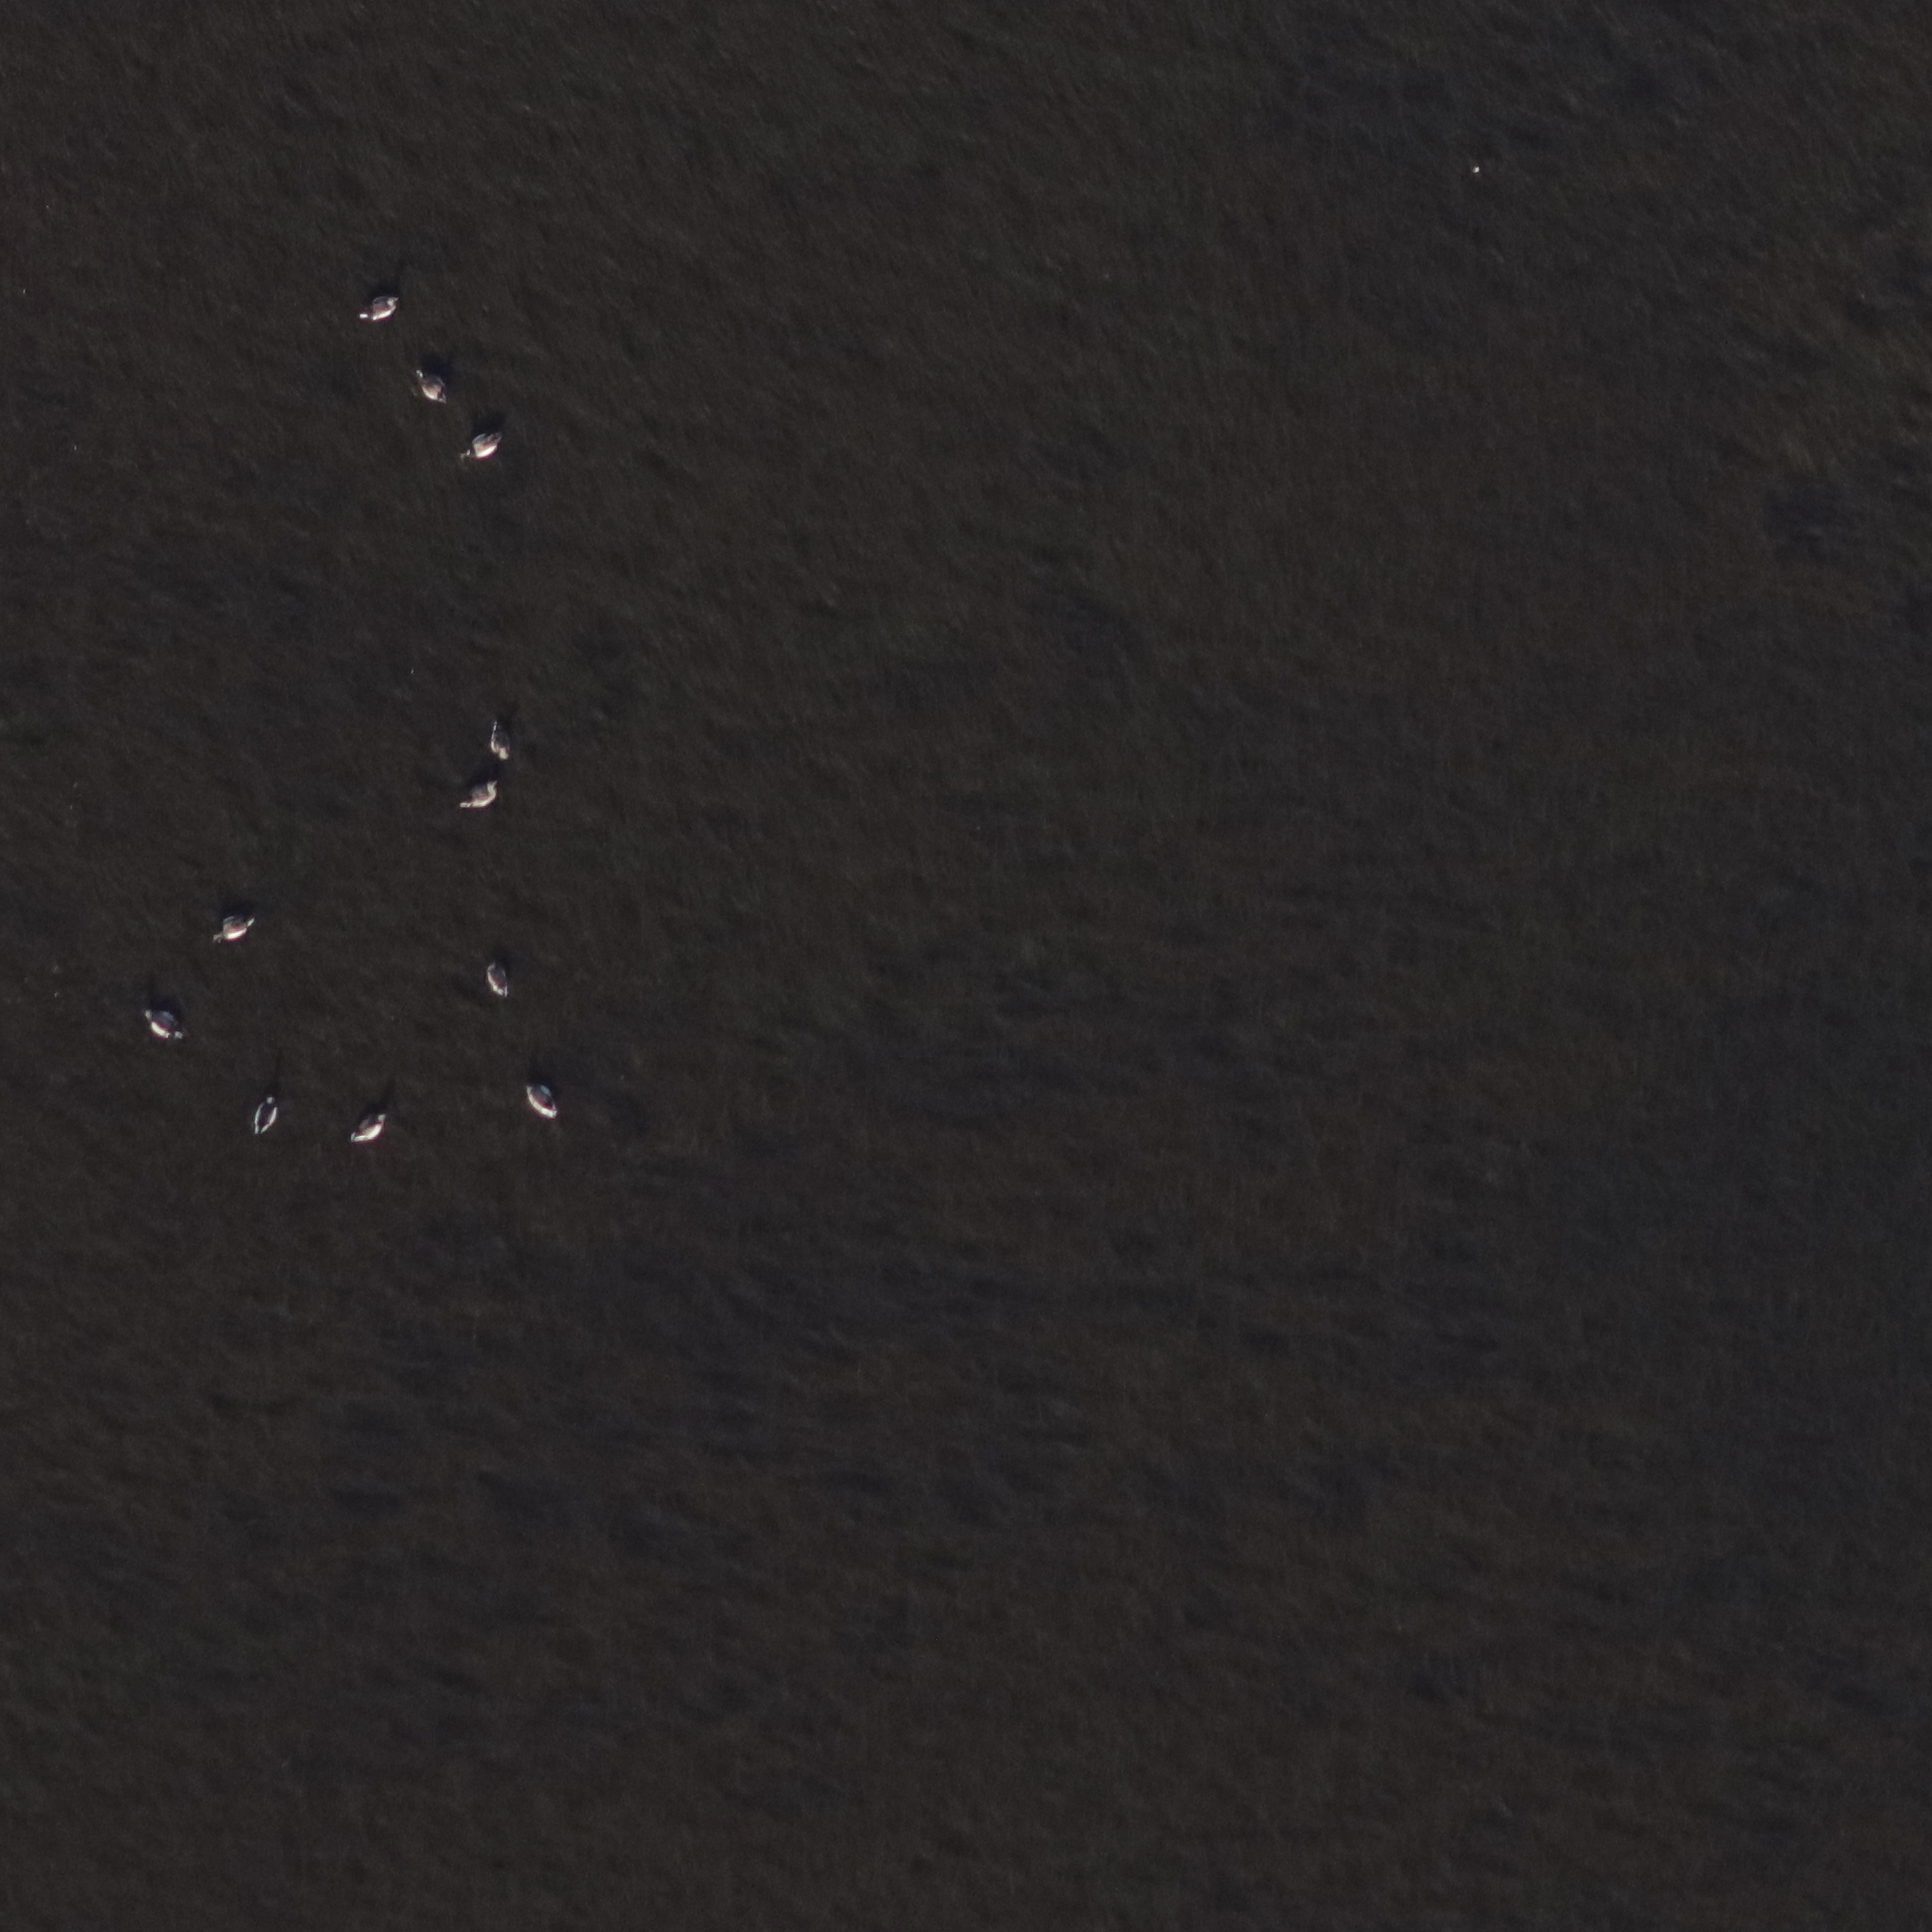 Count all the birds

11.